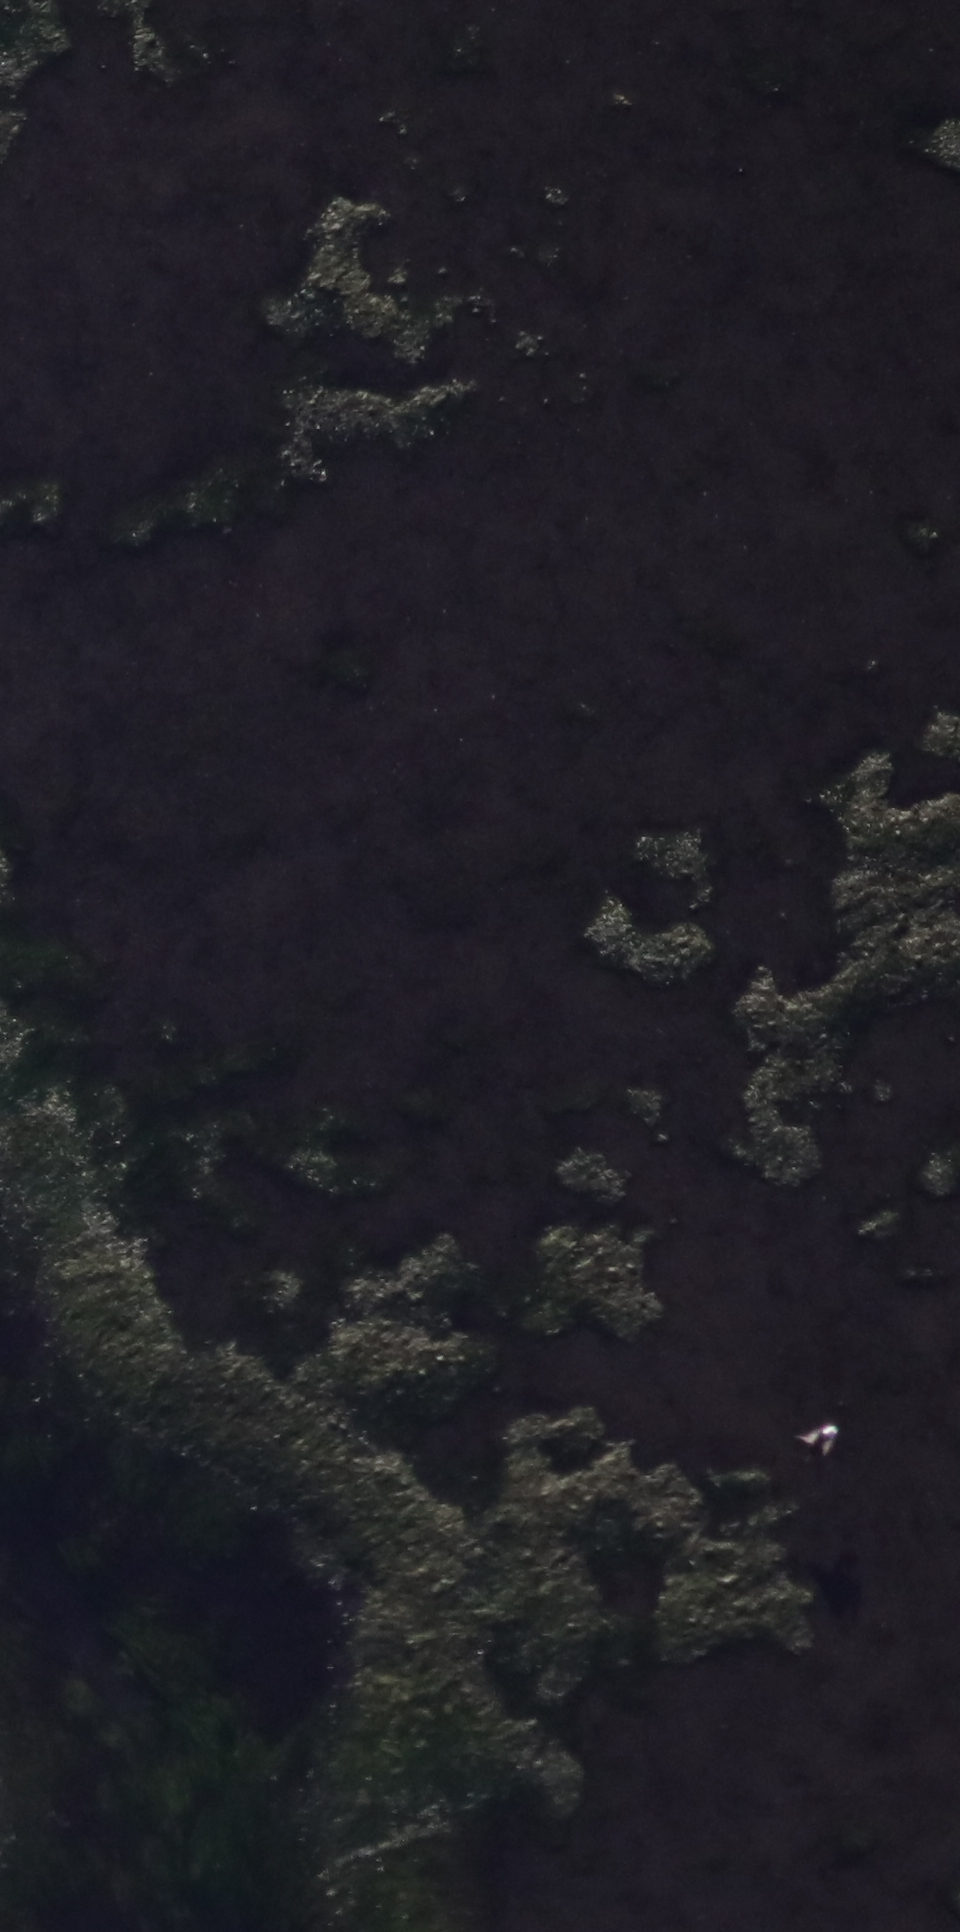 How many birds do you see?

1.